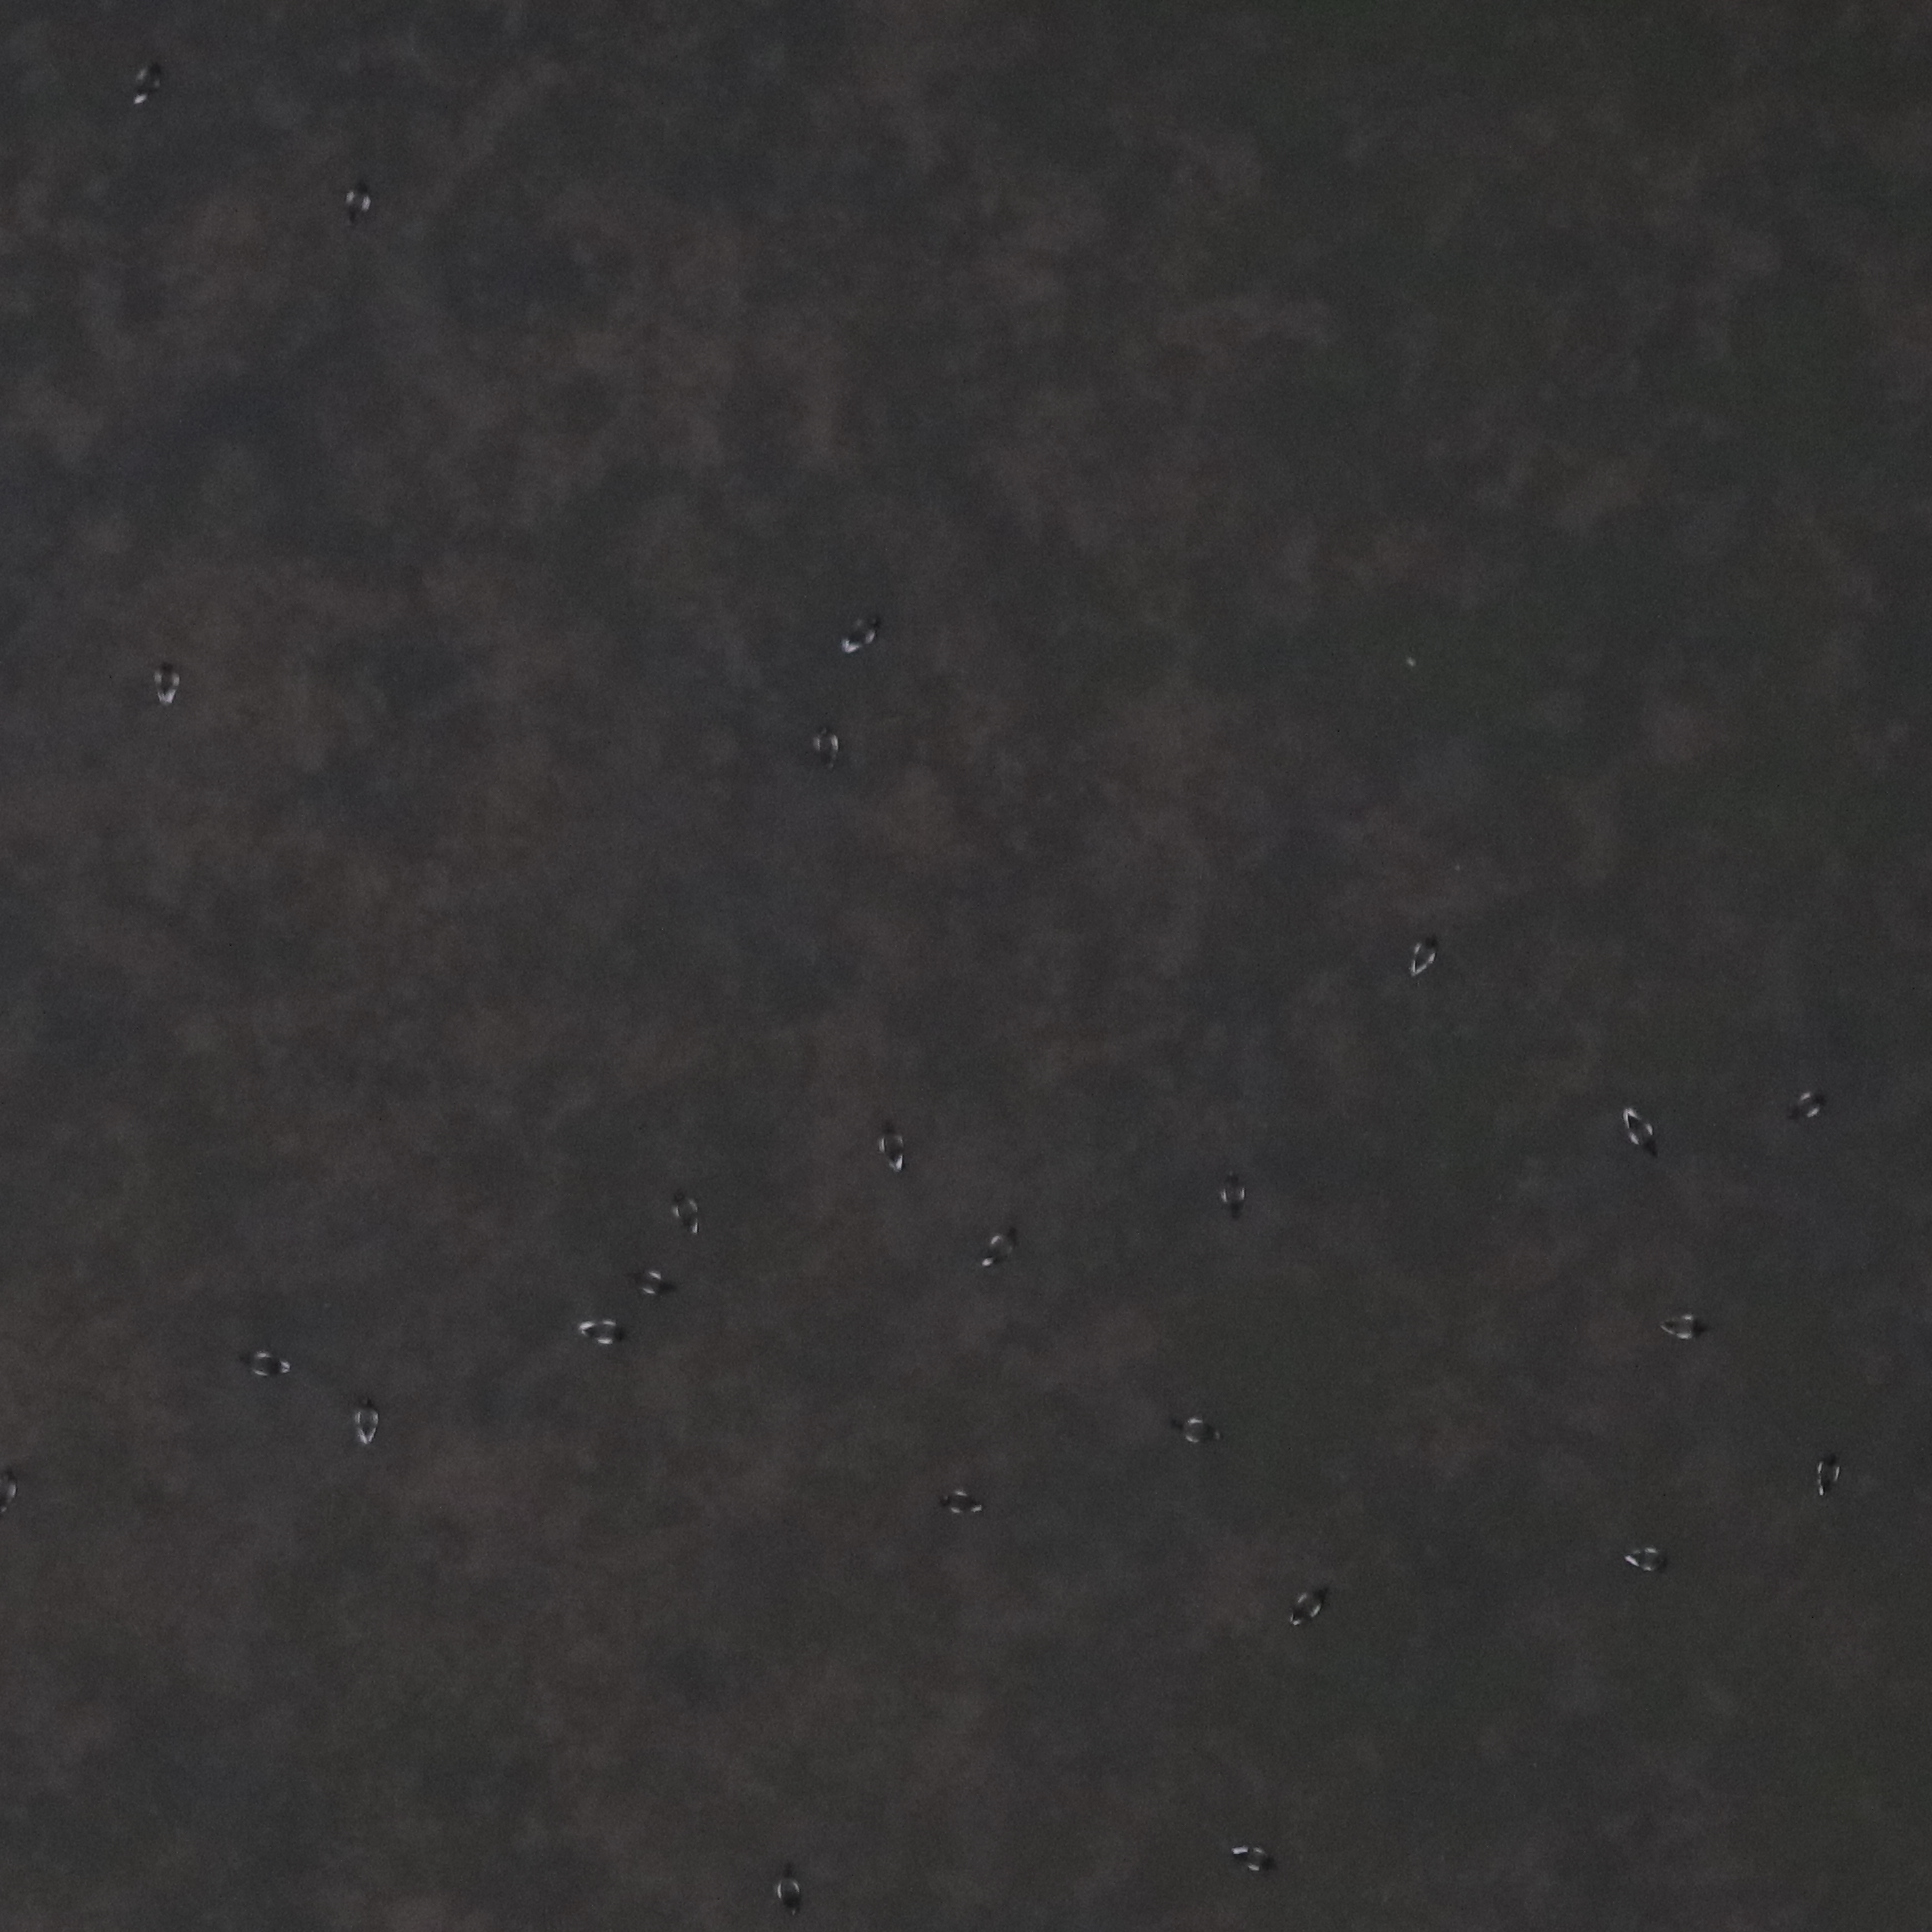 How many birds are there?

25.